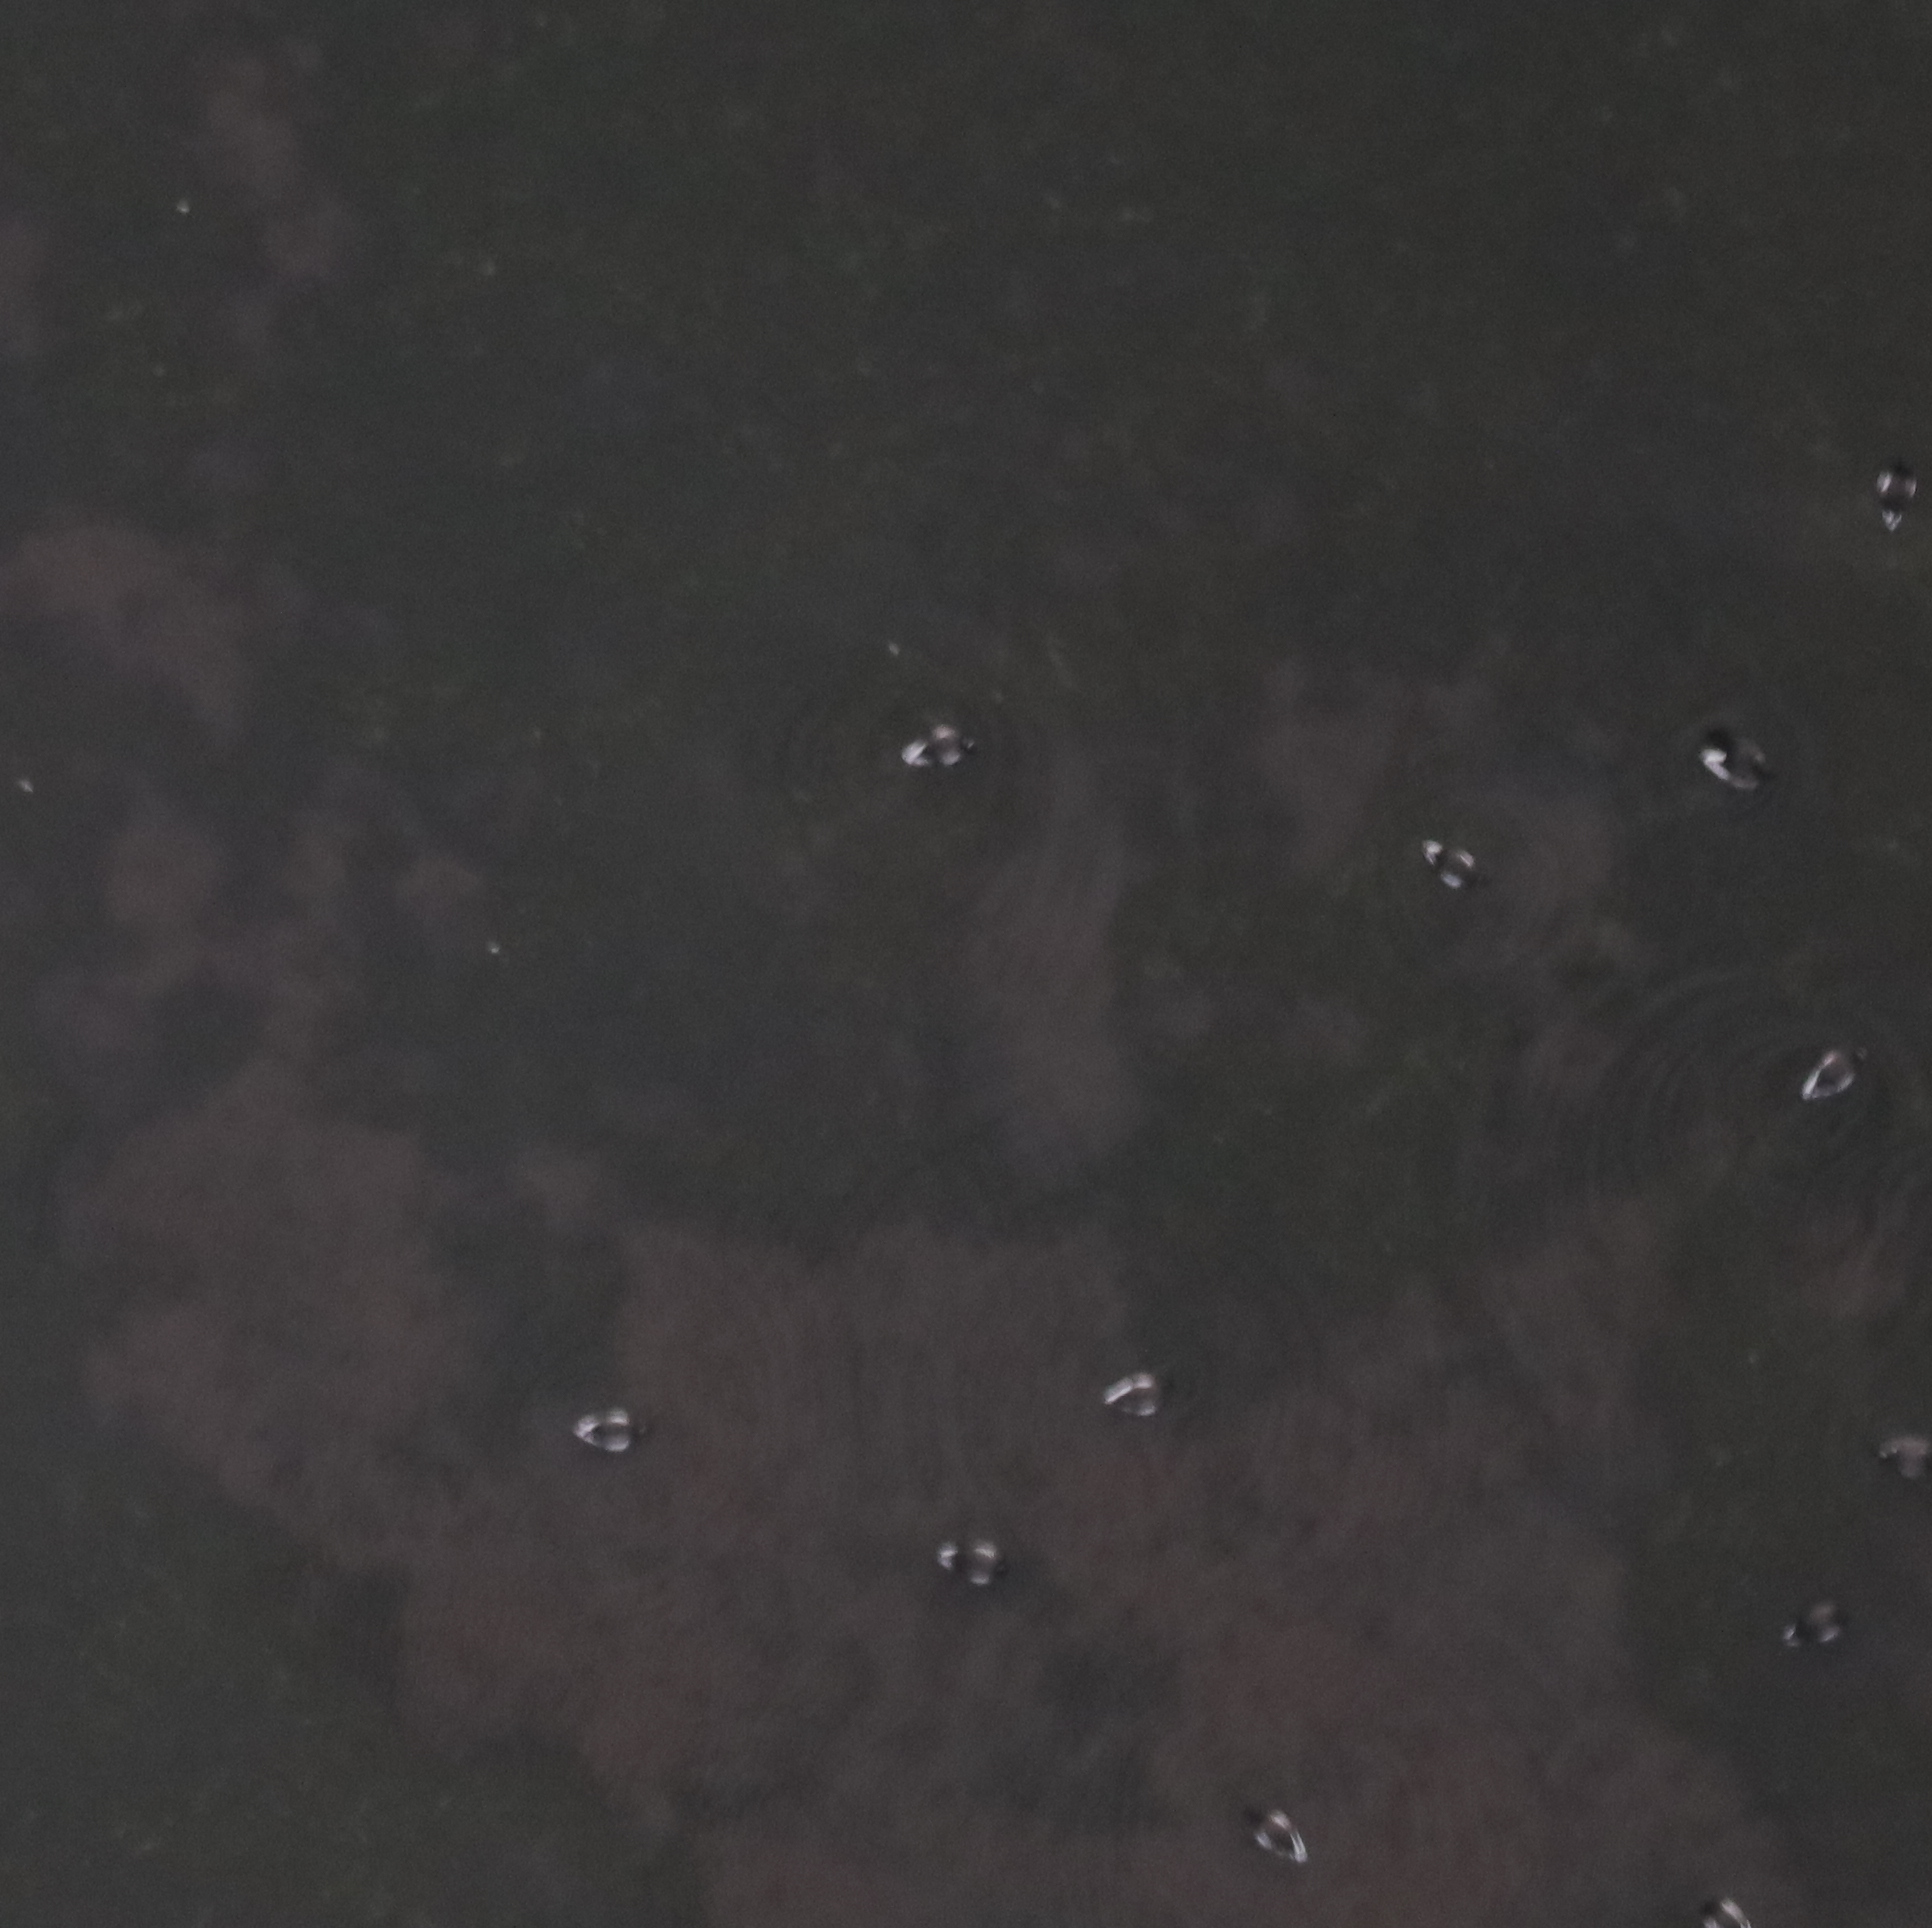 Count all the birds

12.